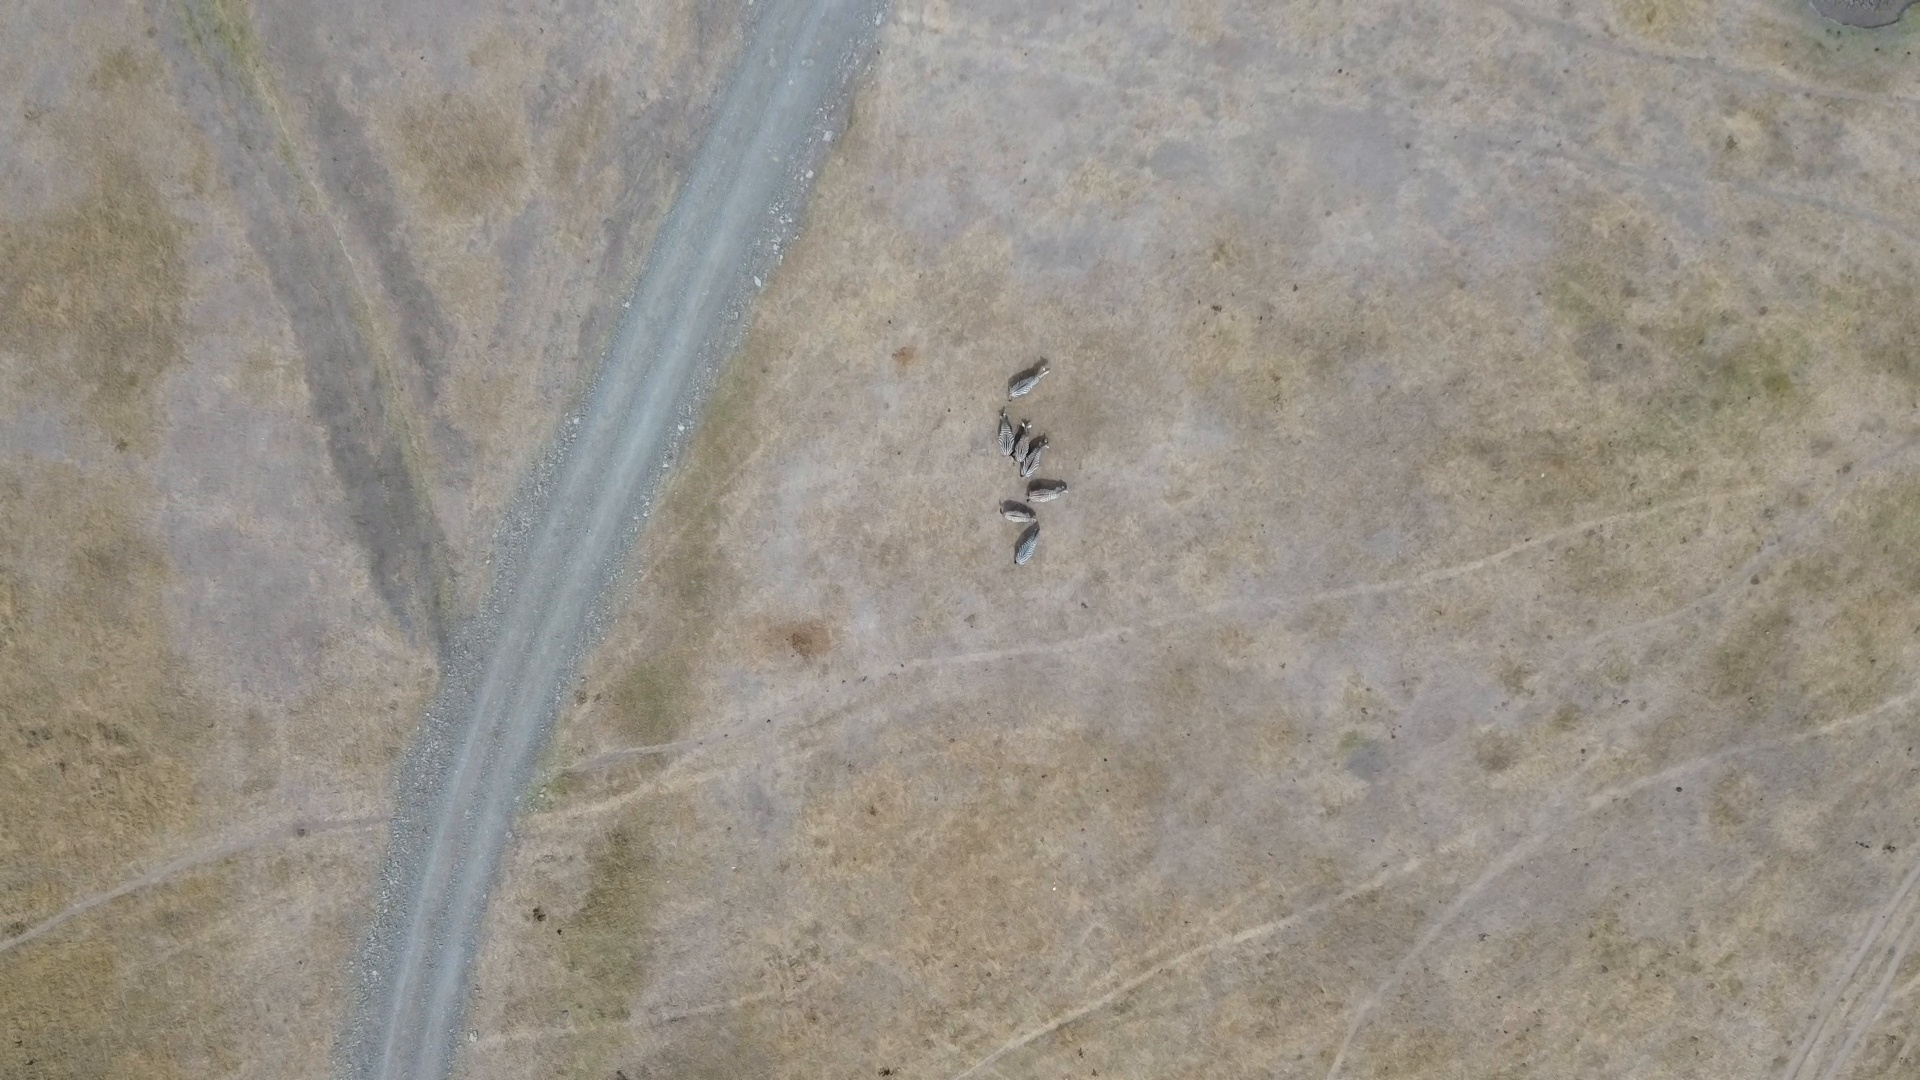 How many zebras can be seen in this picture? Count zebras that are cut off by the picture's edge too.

7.